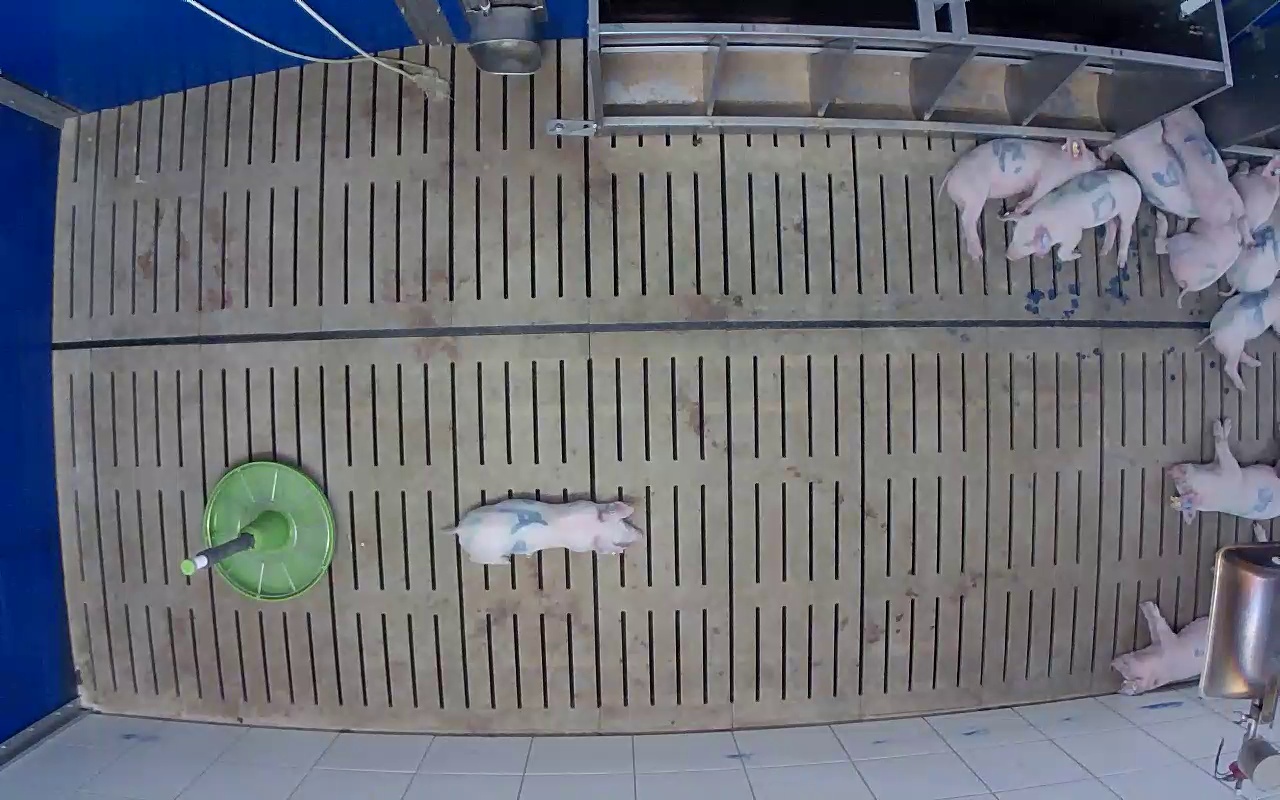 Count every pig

10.